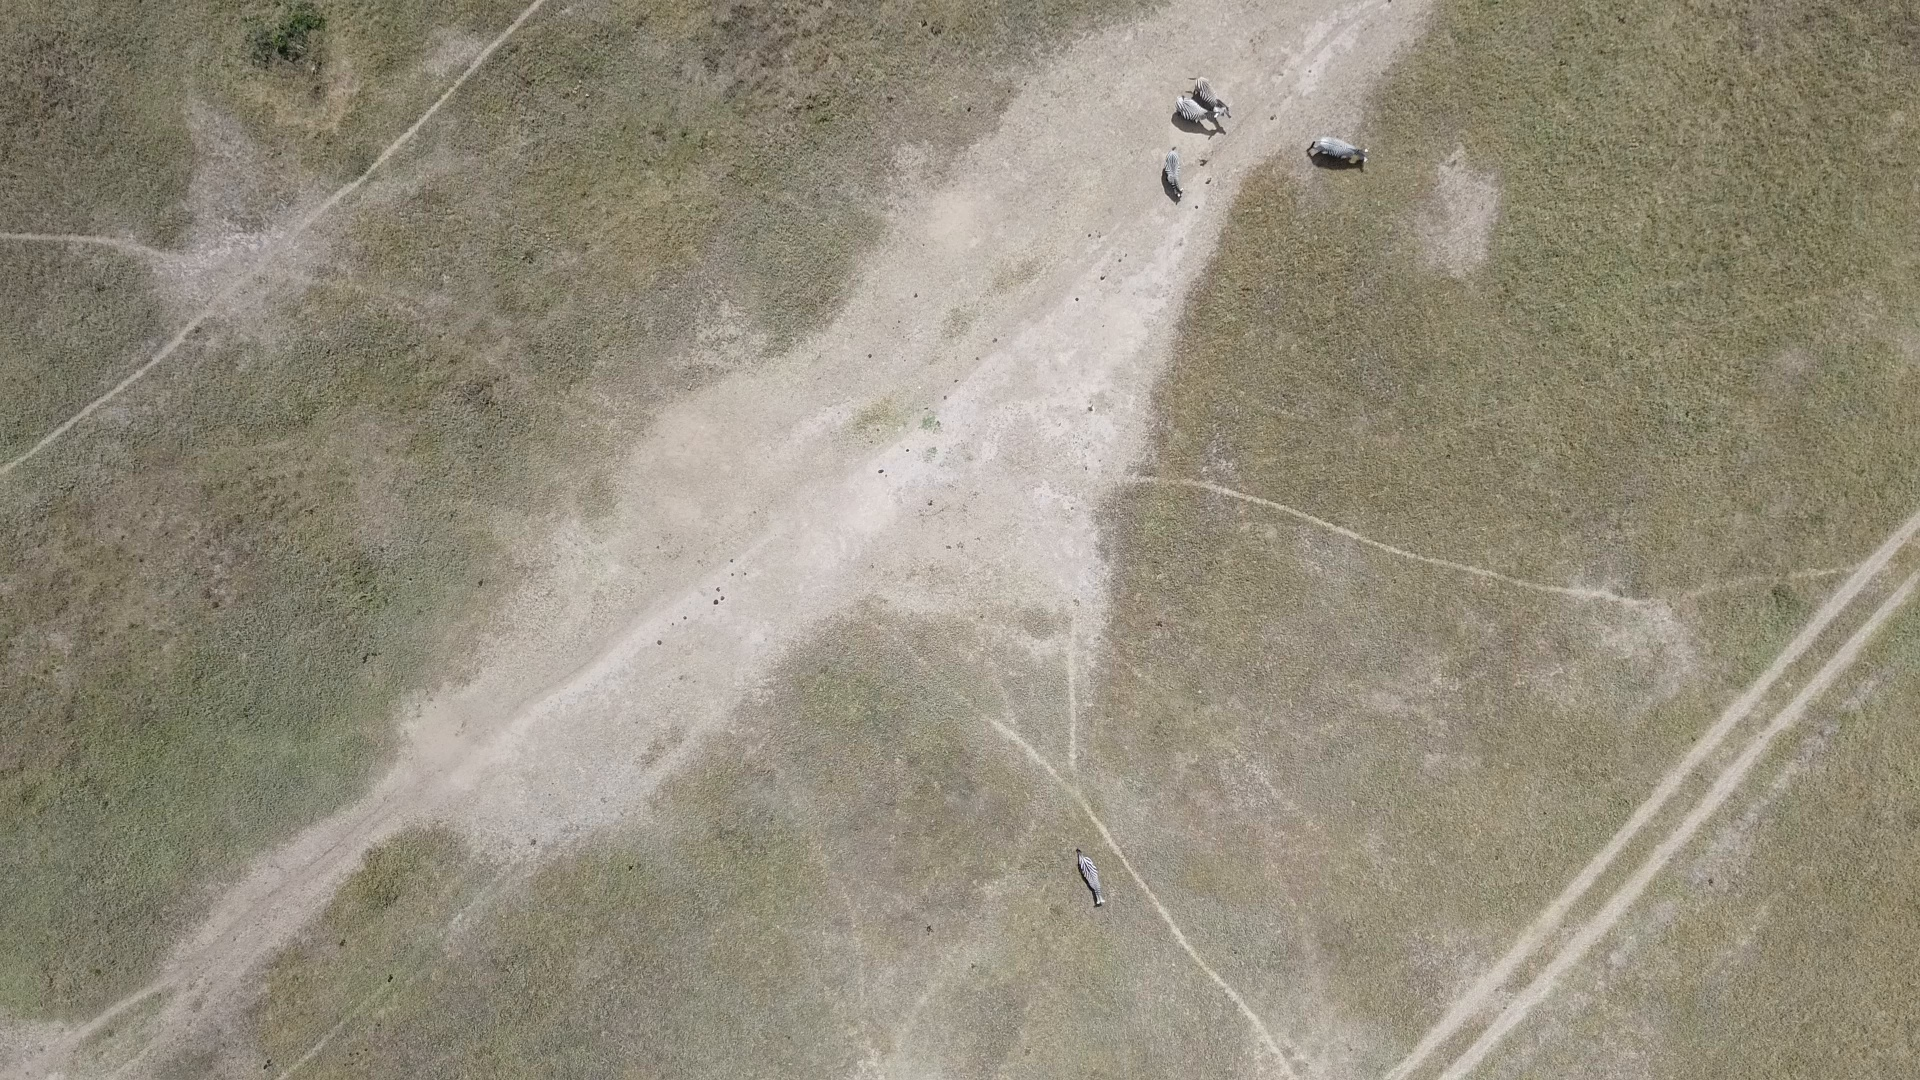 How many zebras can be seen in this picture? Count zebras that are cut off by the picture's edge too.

5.